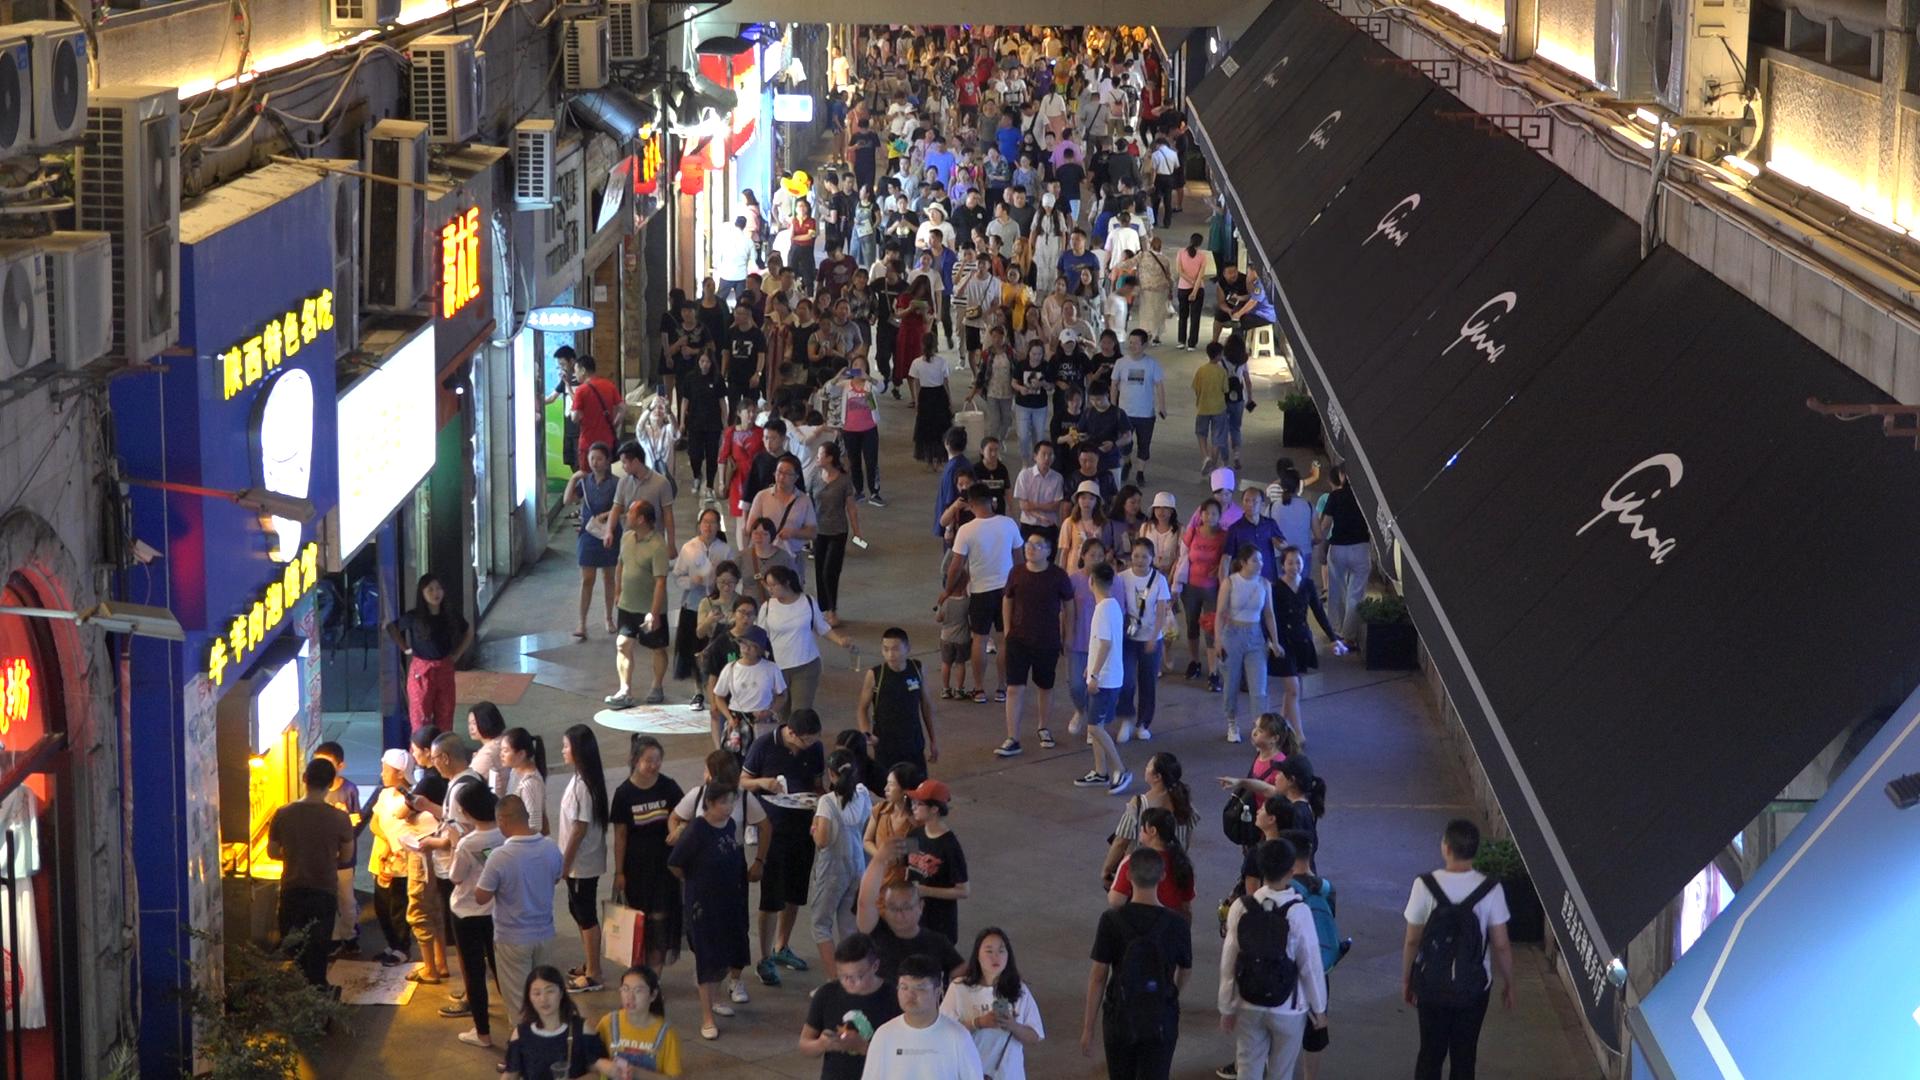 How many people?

239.